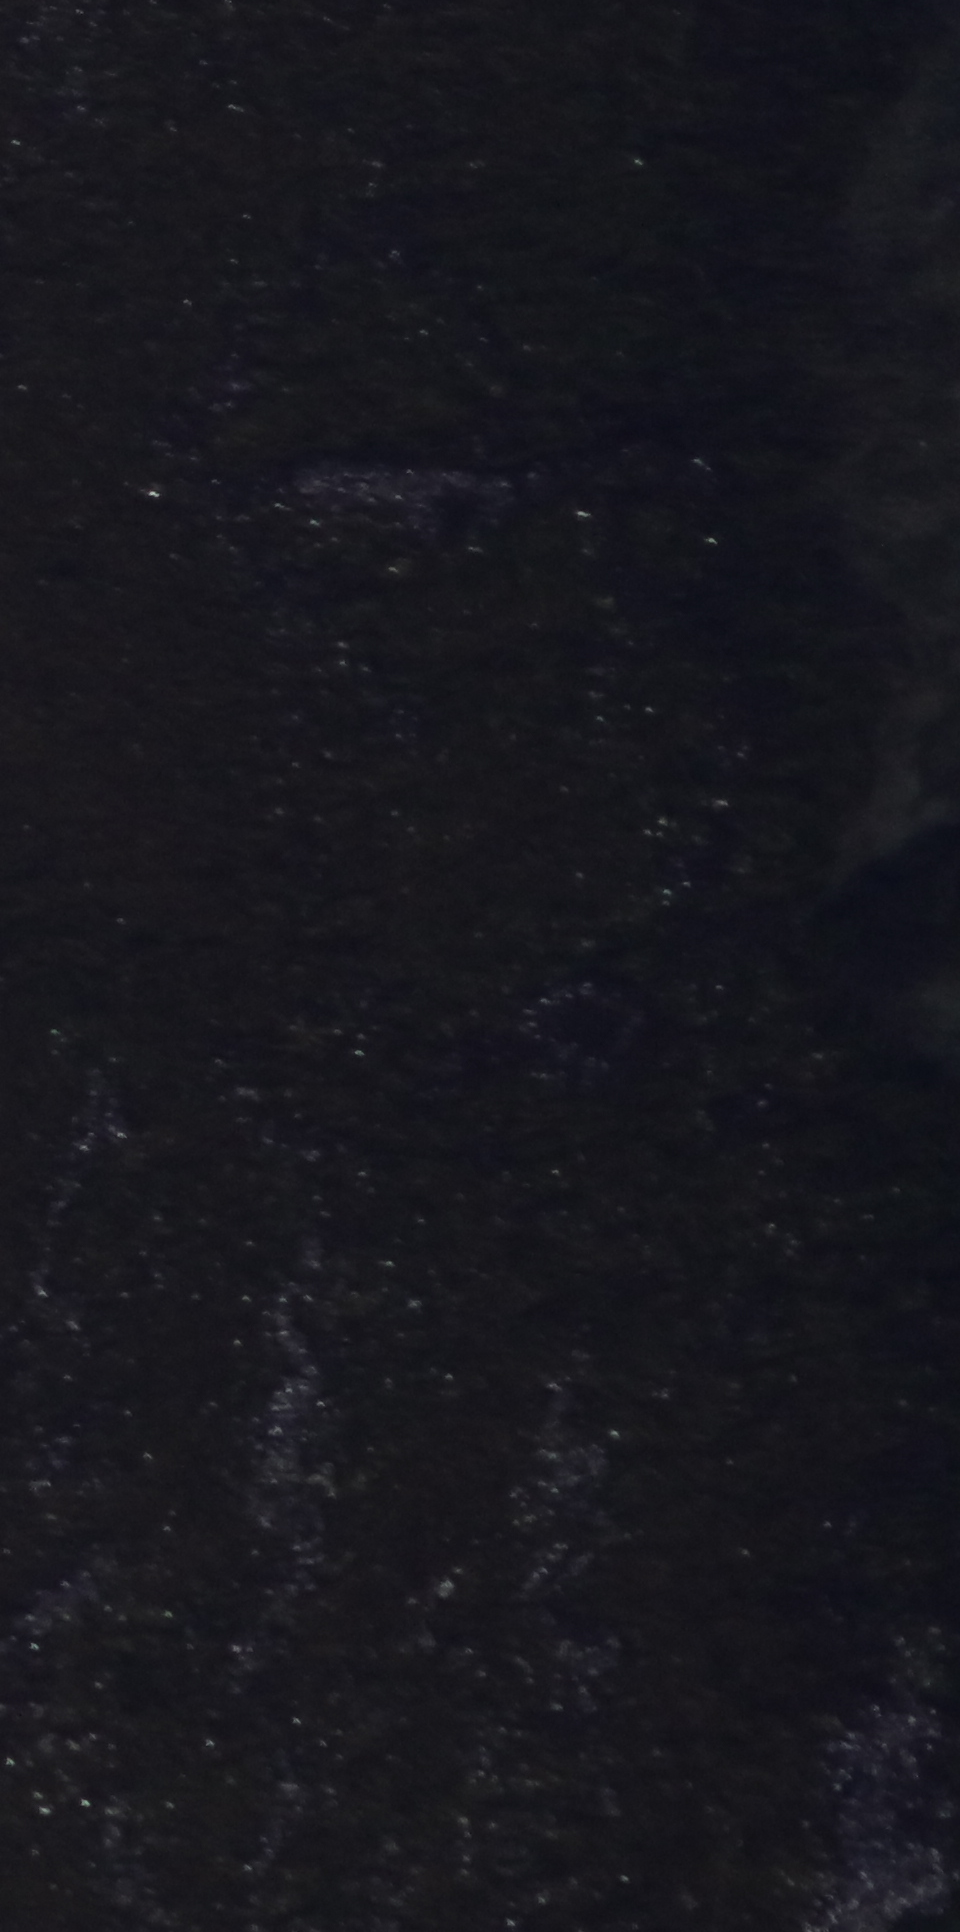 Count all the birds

0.